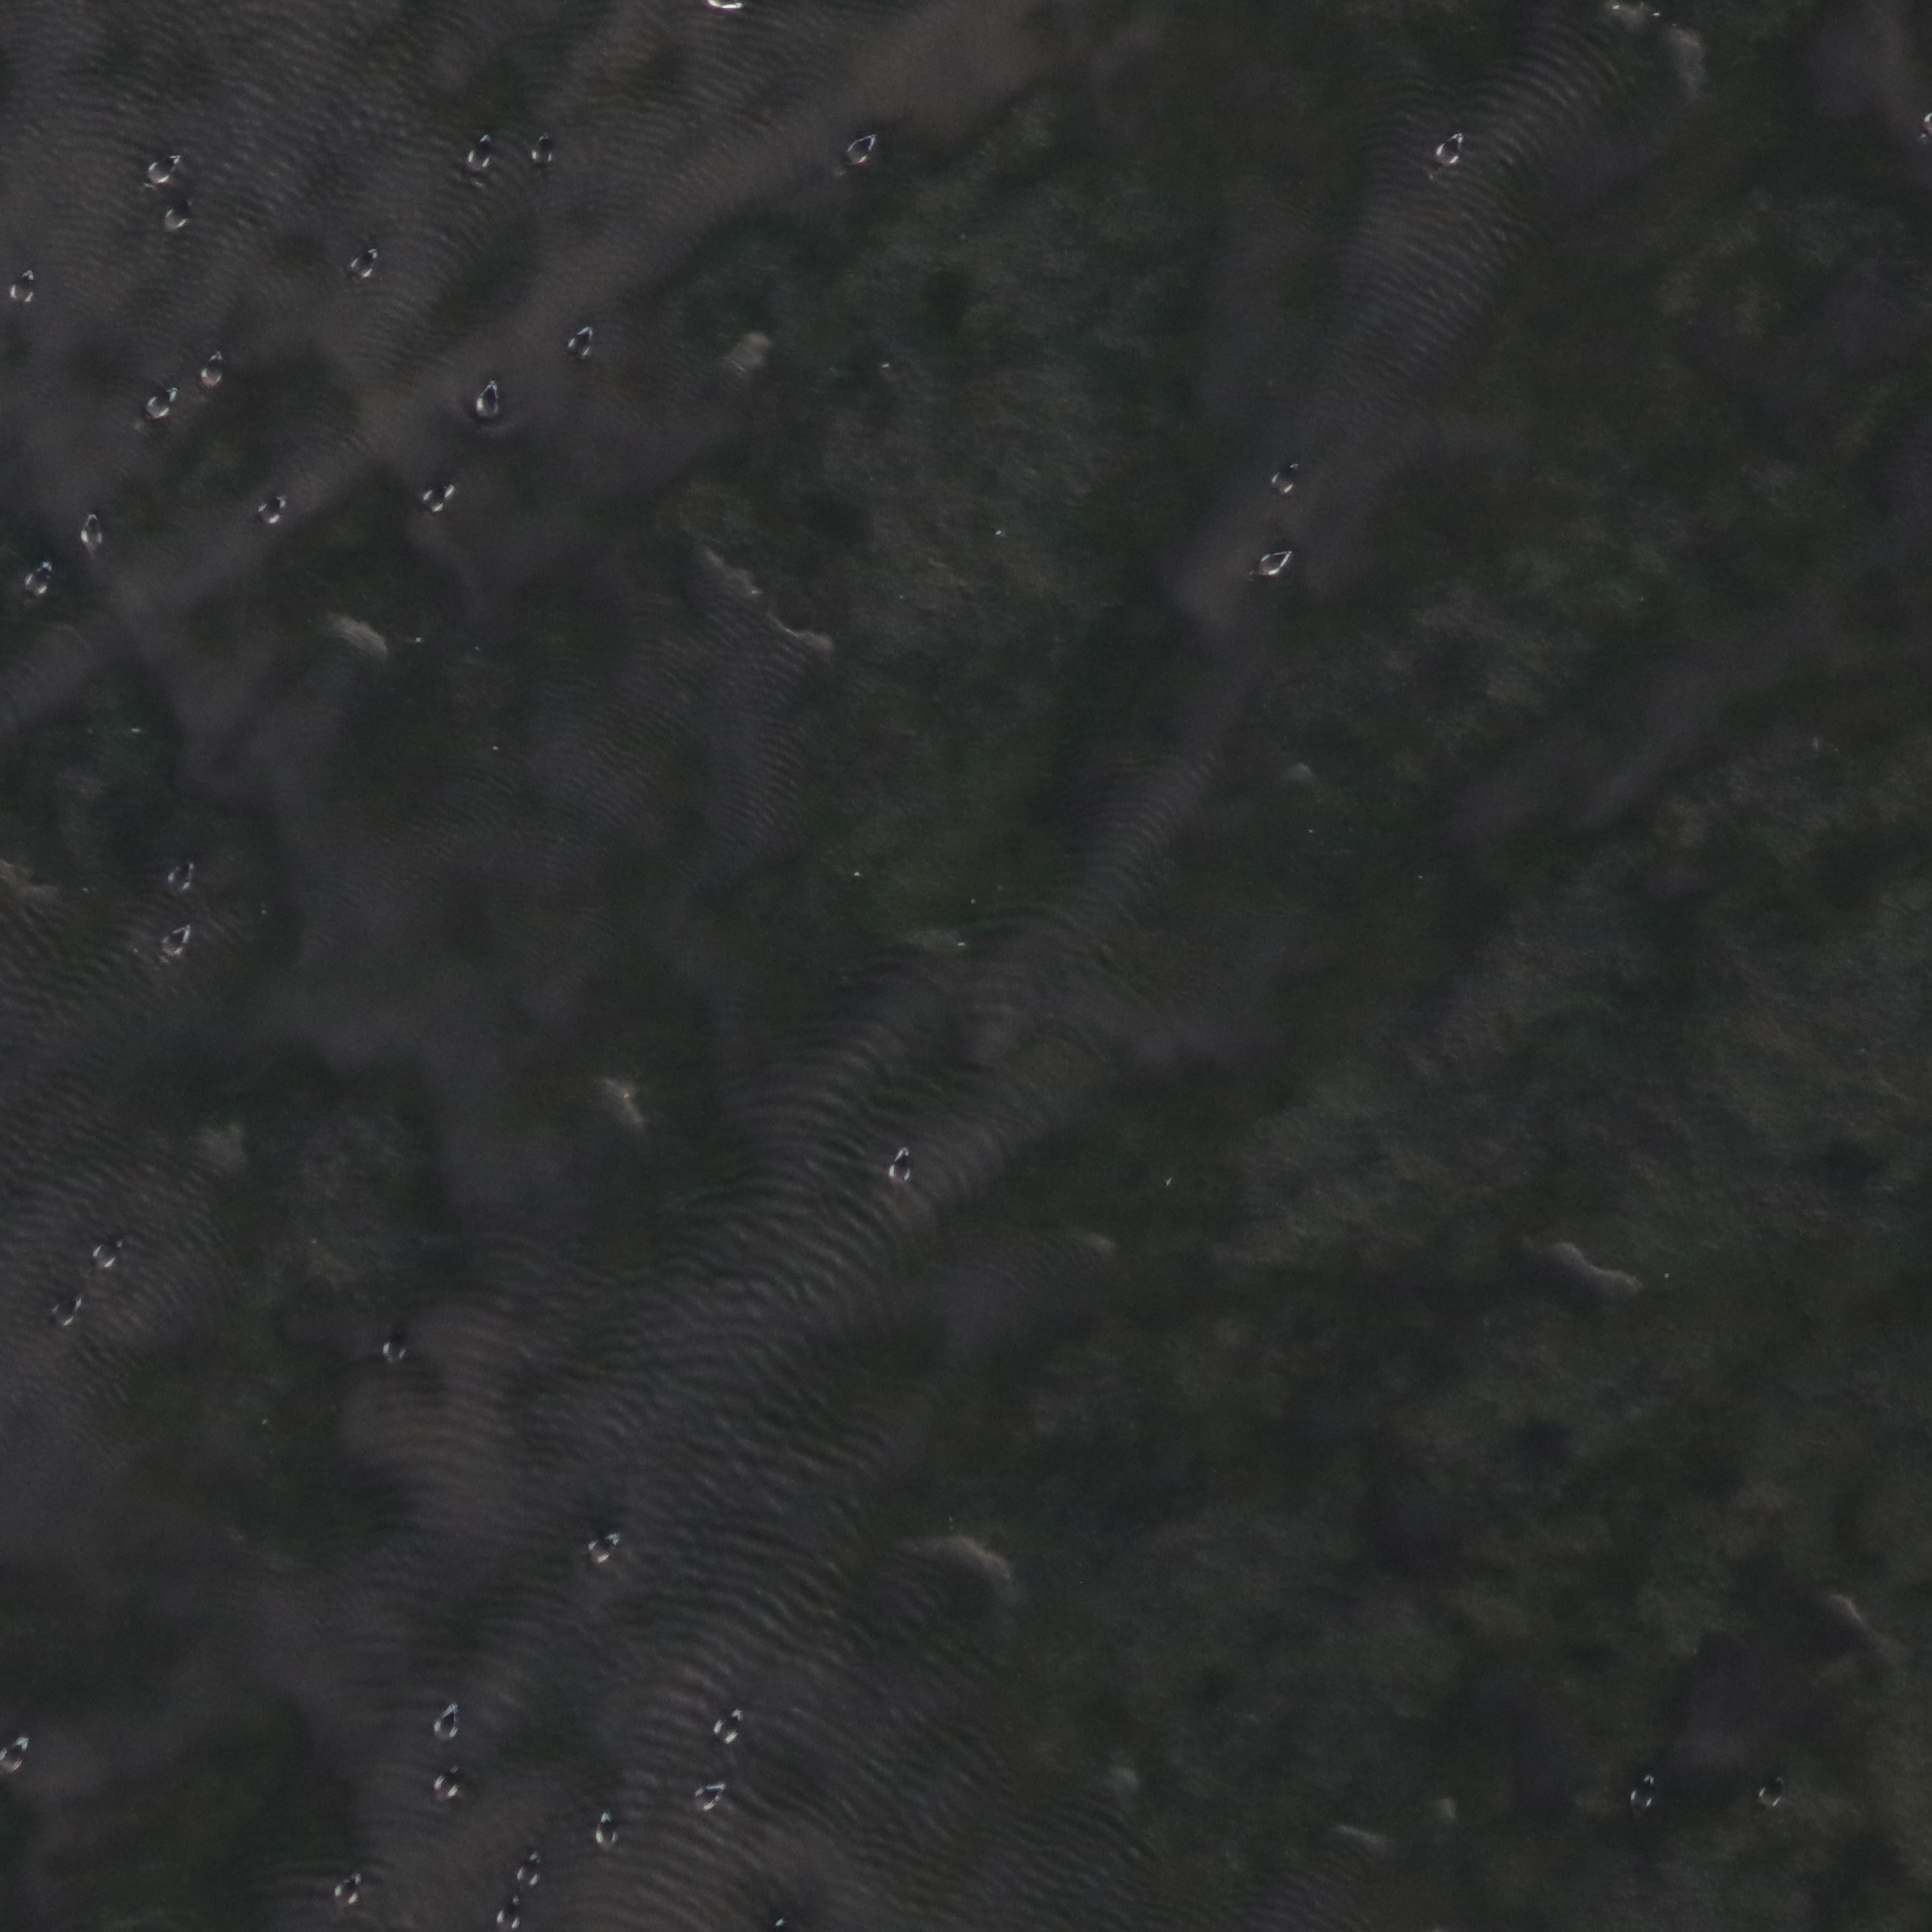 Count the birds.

36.